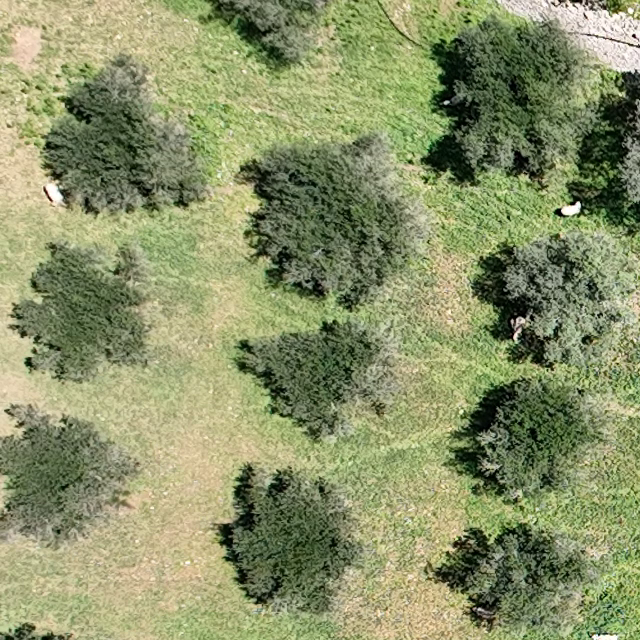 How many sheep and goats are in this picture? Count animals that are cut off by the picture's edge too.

5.